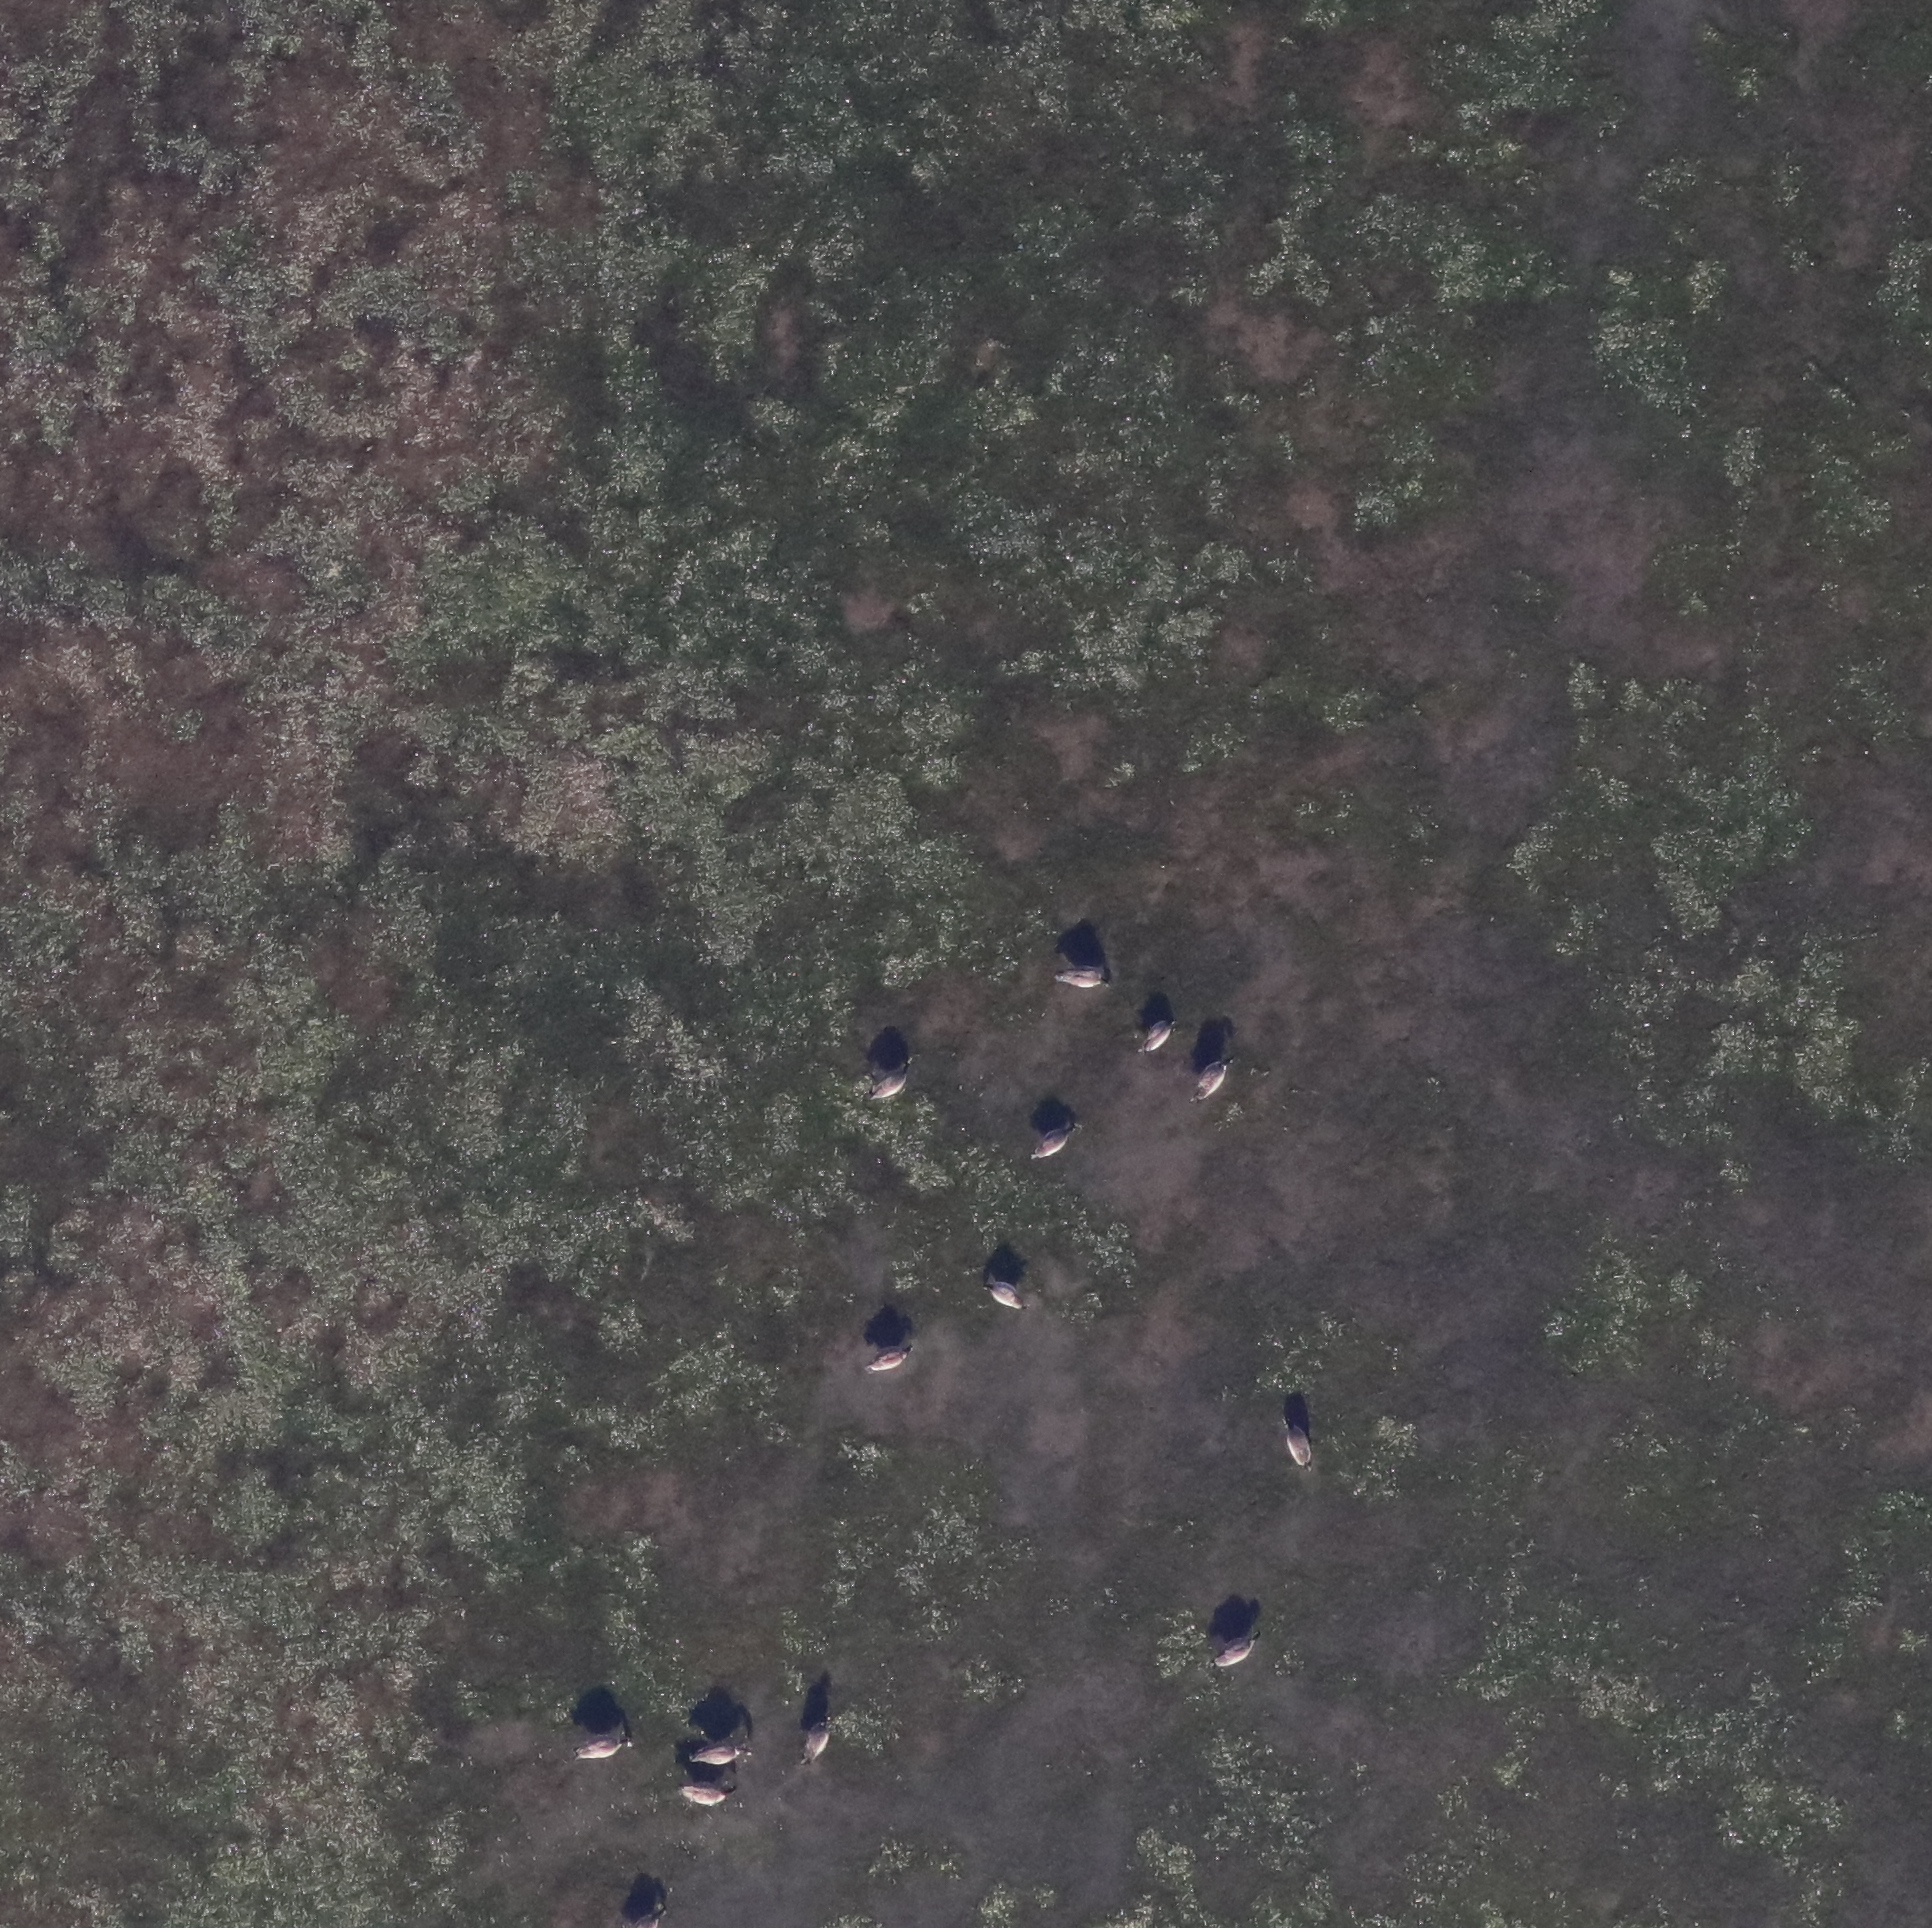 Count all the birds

13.